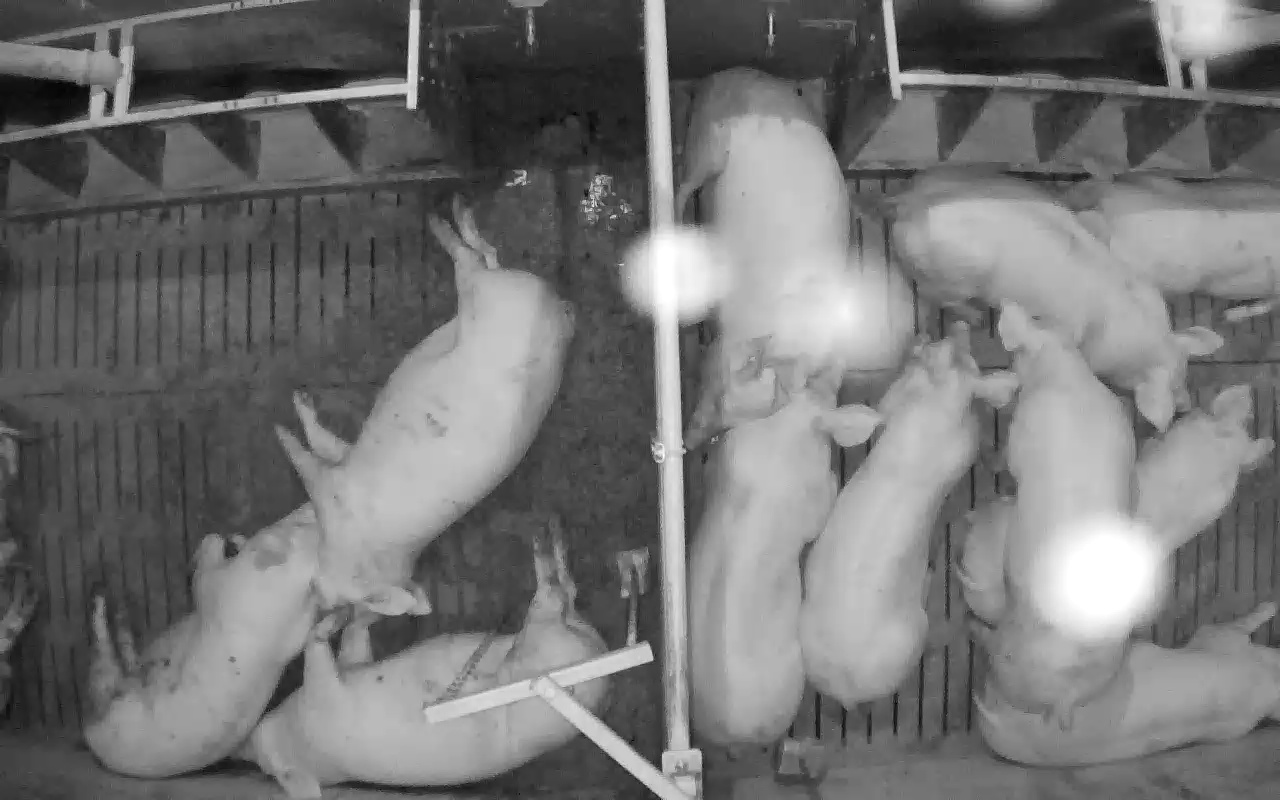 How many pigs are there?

11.